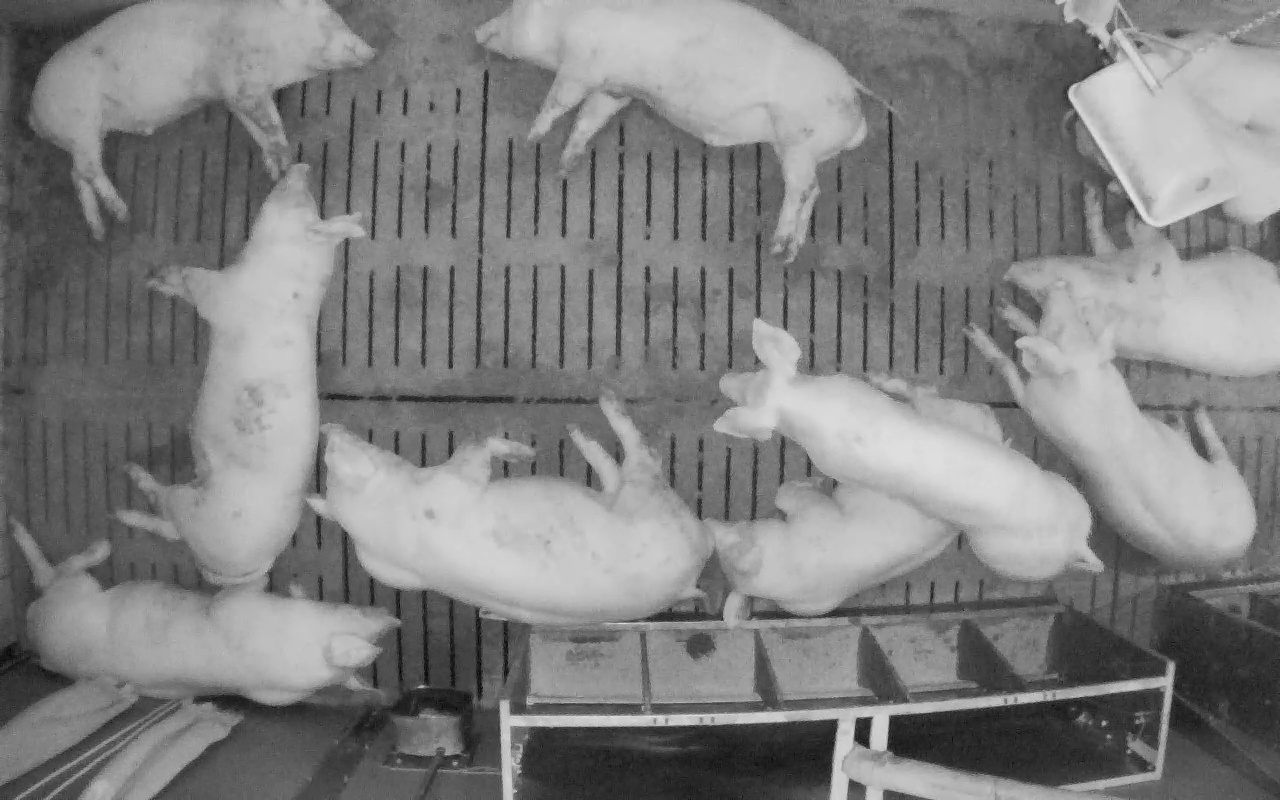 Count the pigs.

11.